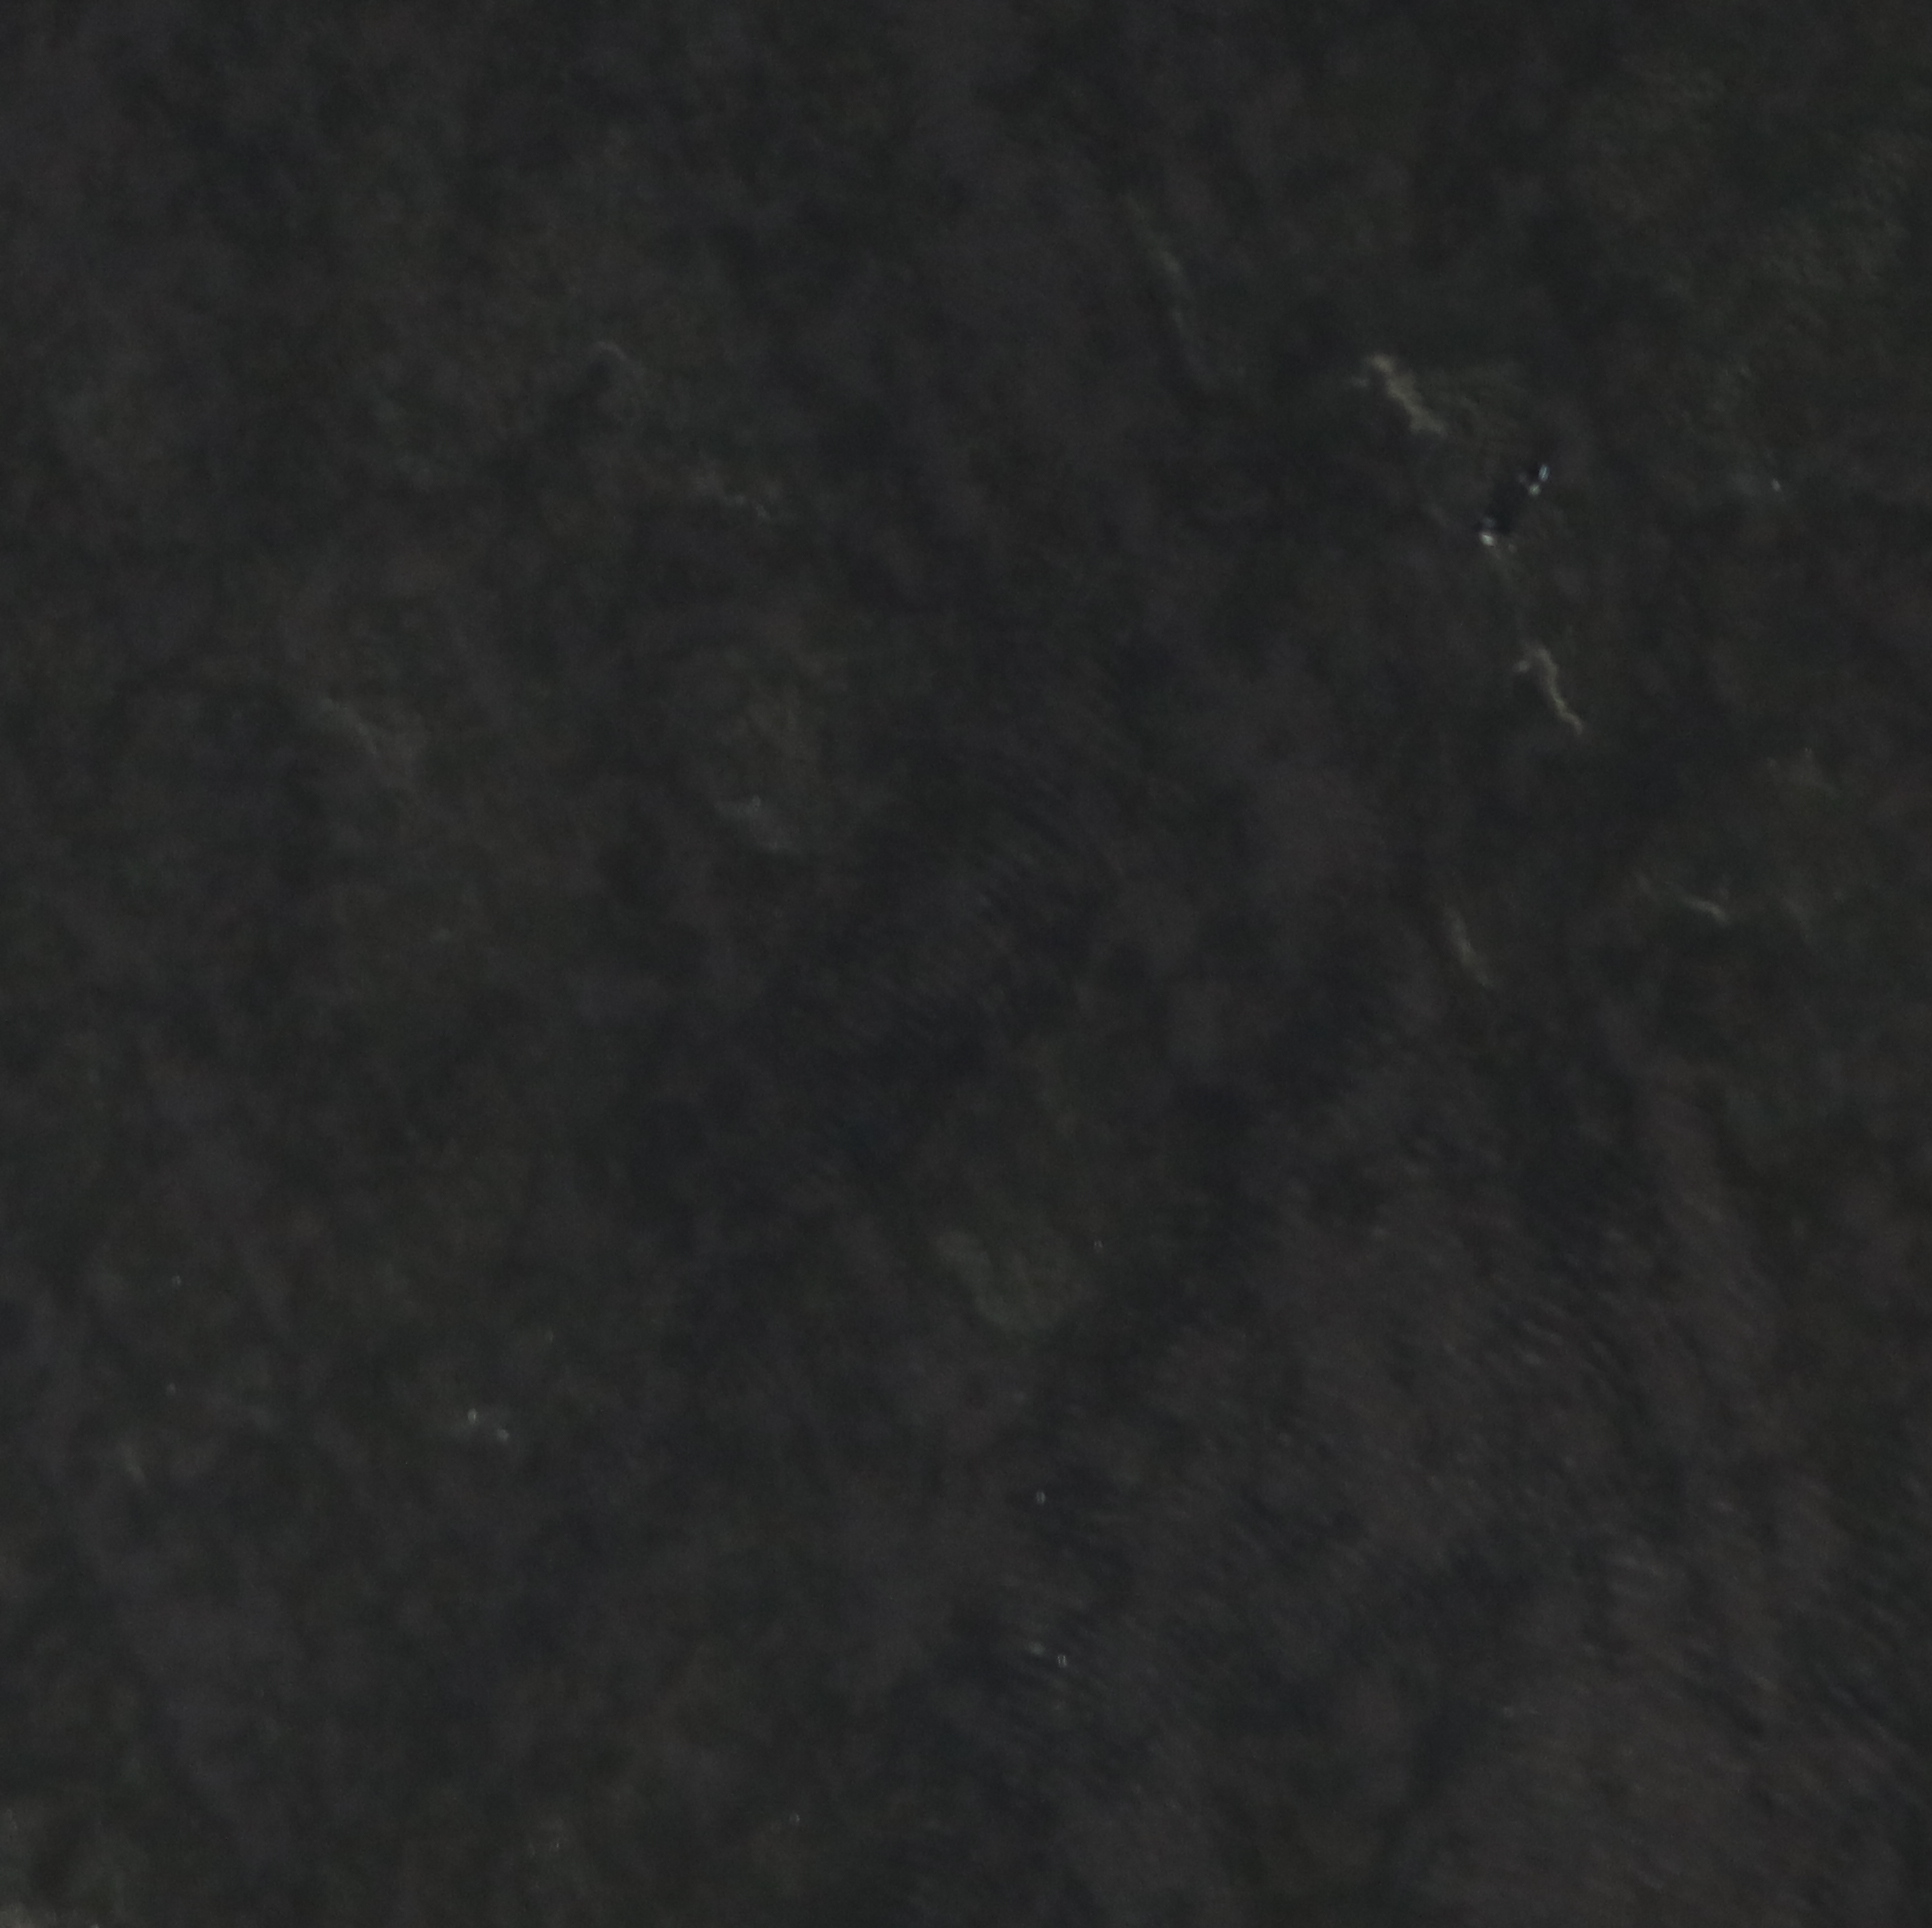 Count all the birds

2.